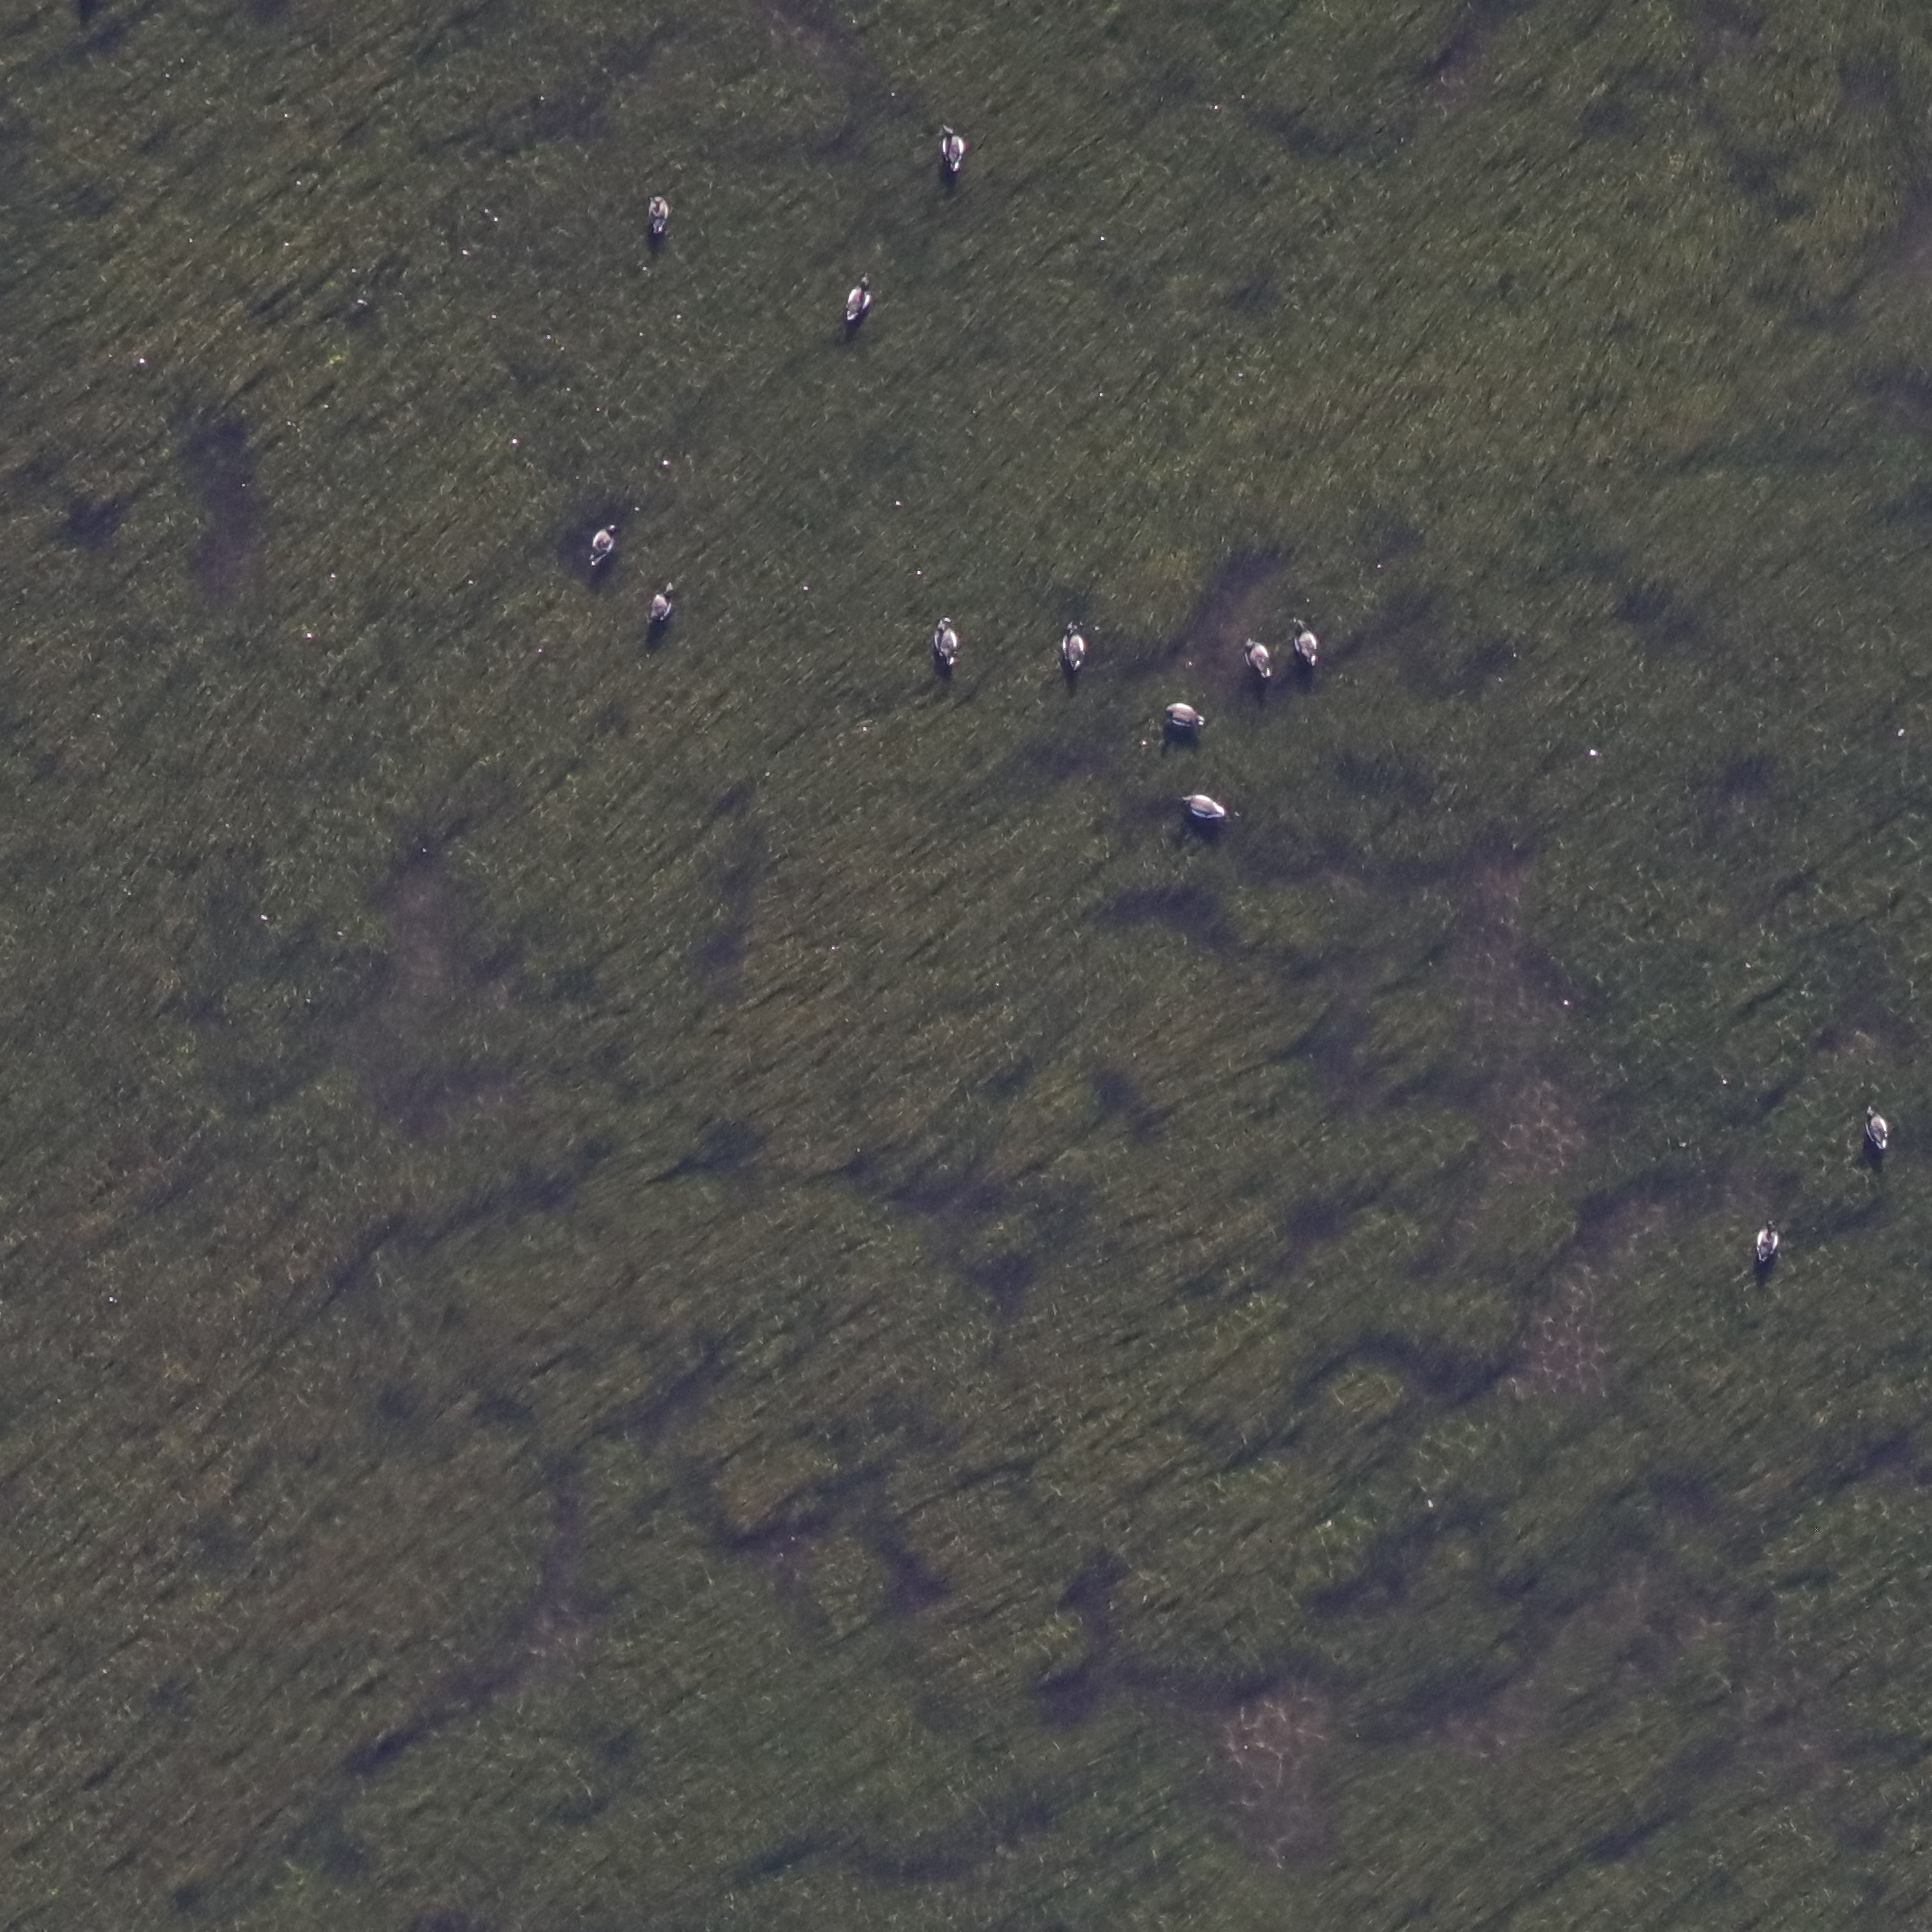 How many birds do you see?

13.